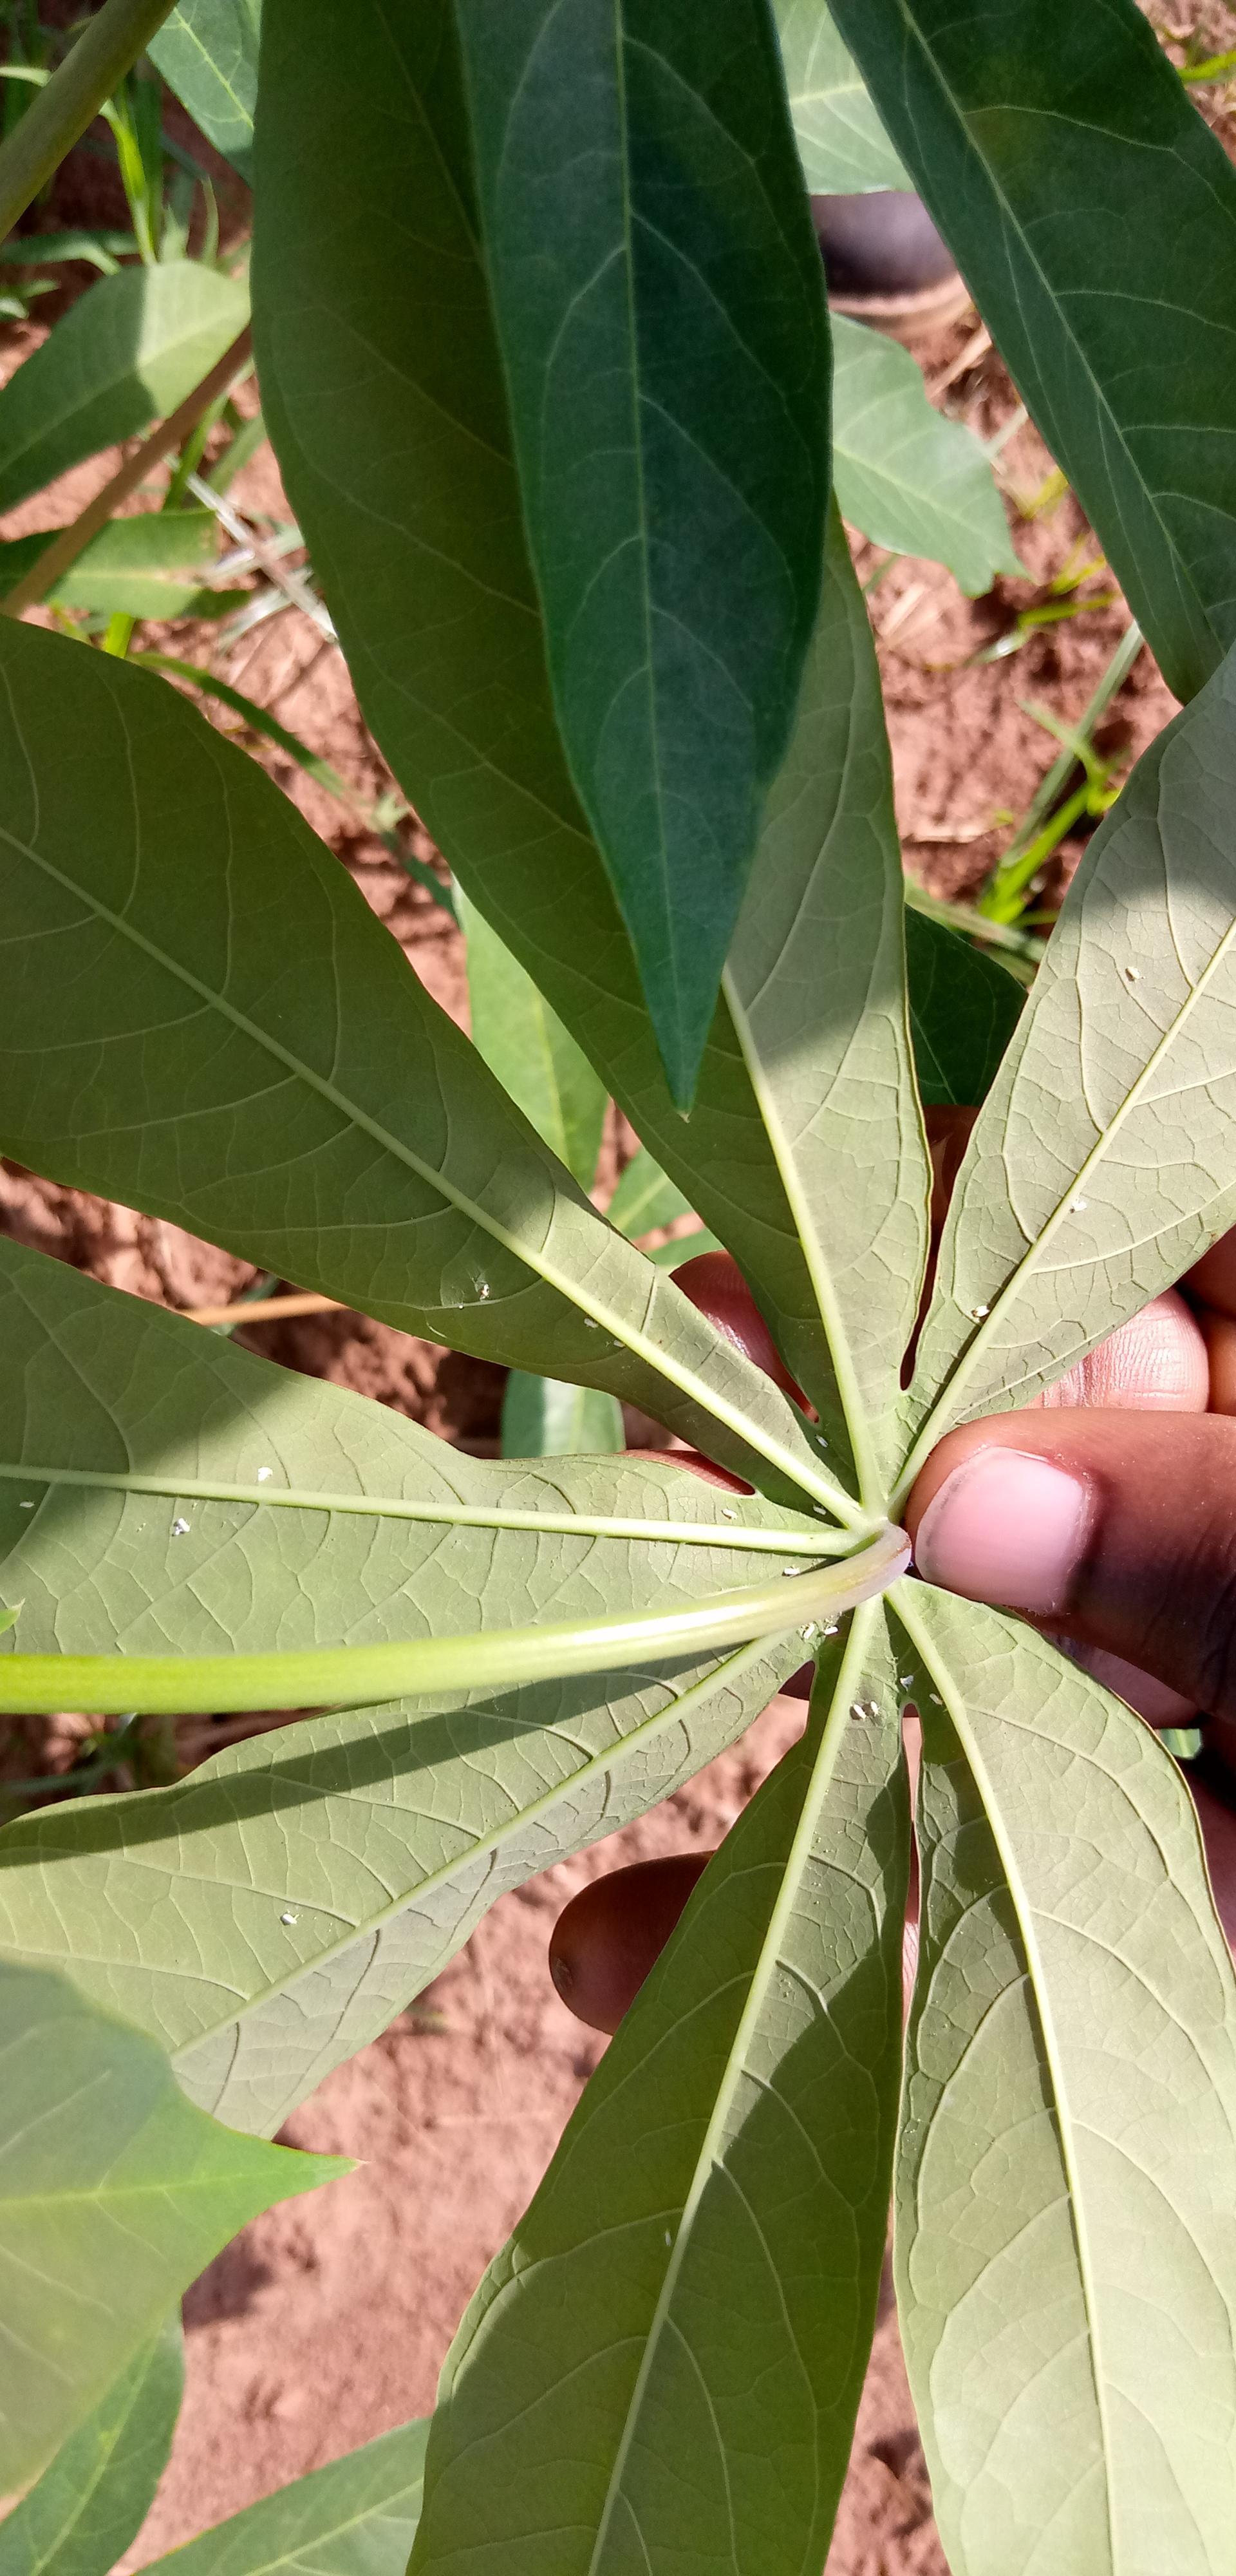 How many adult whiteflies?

17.